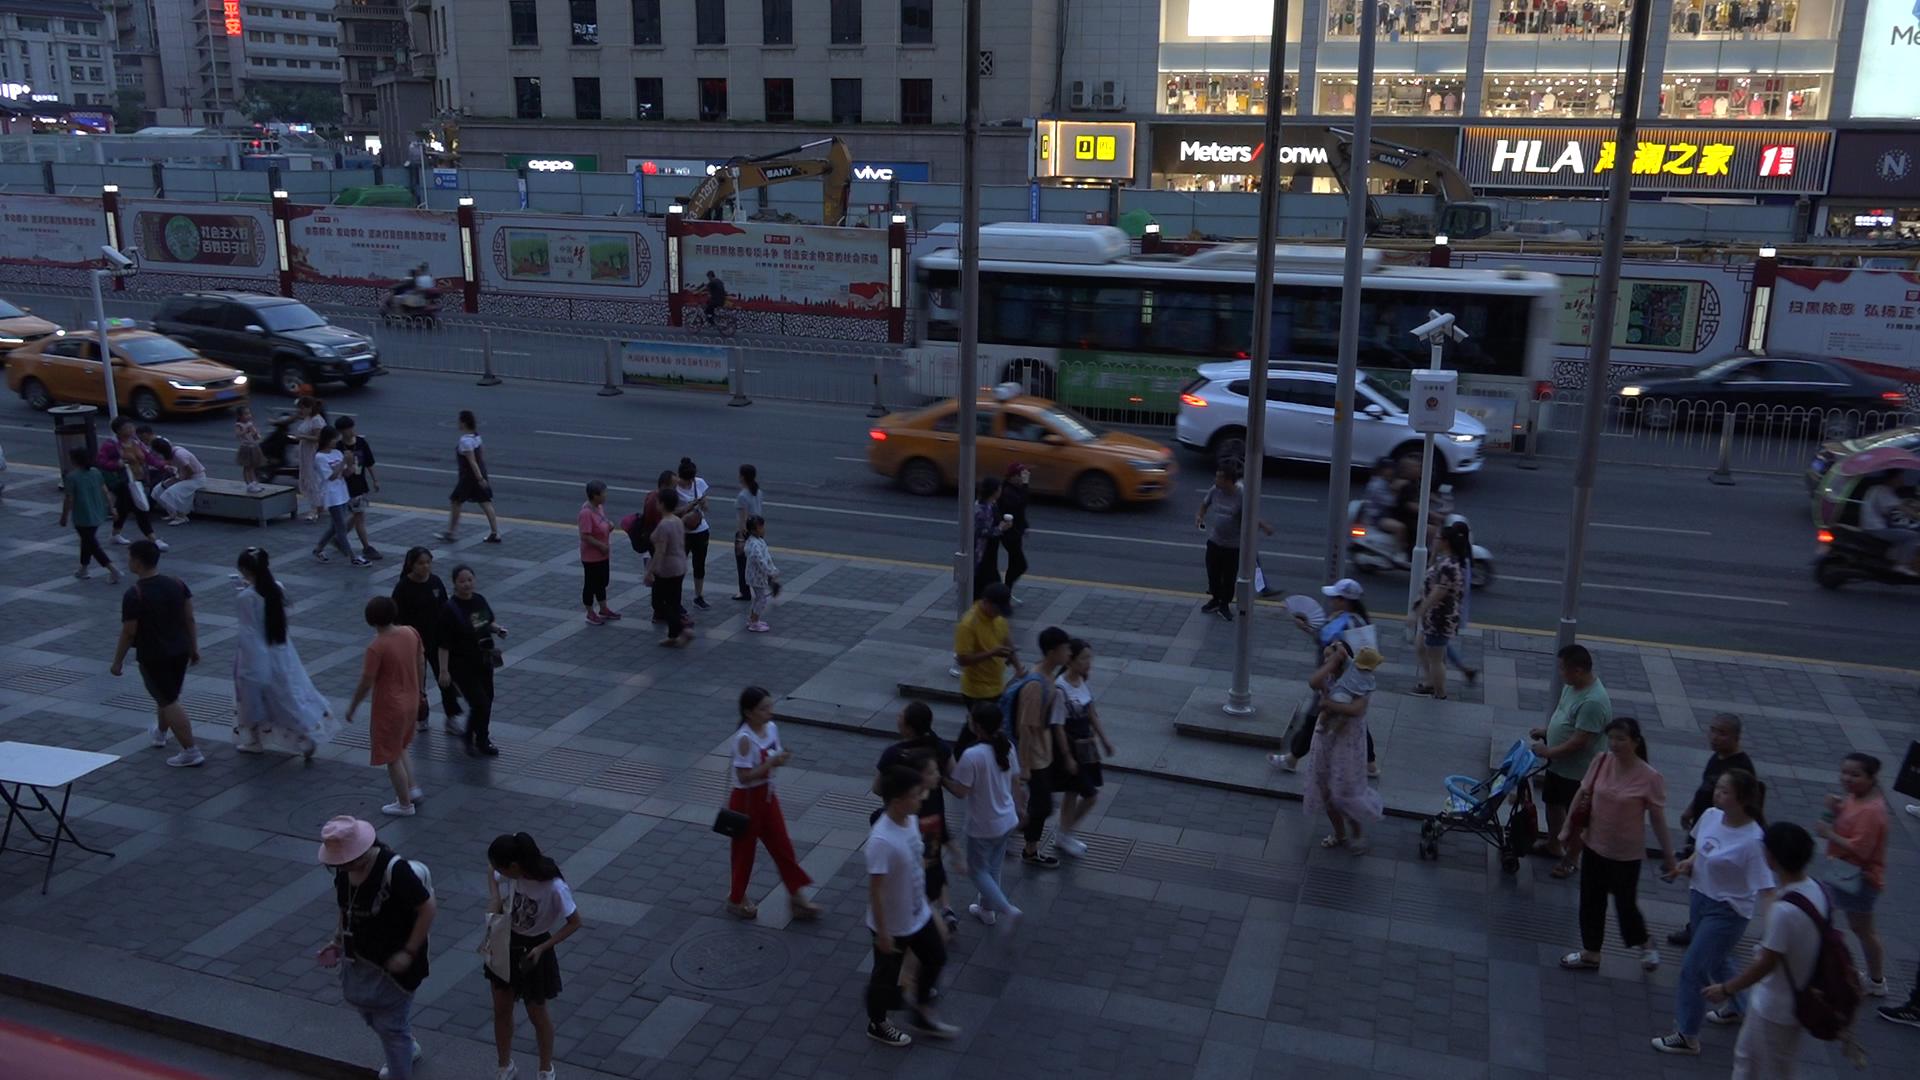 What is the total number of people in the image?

60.